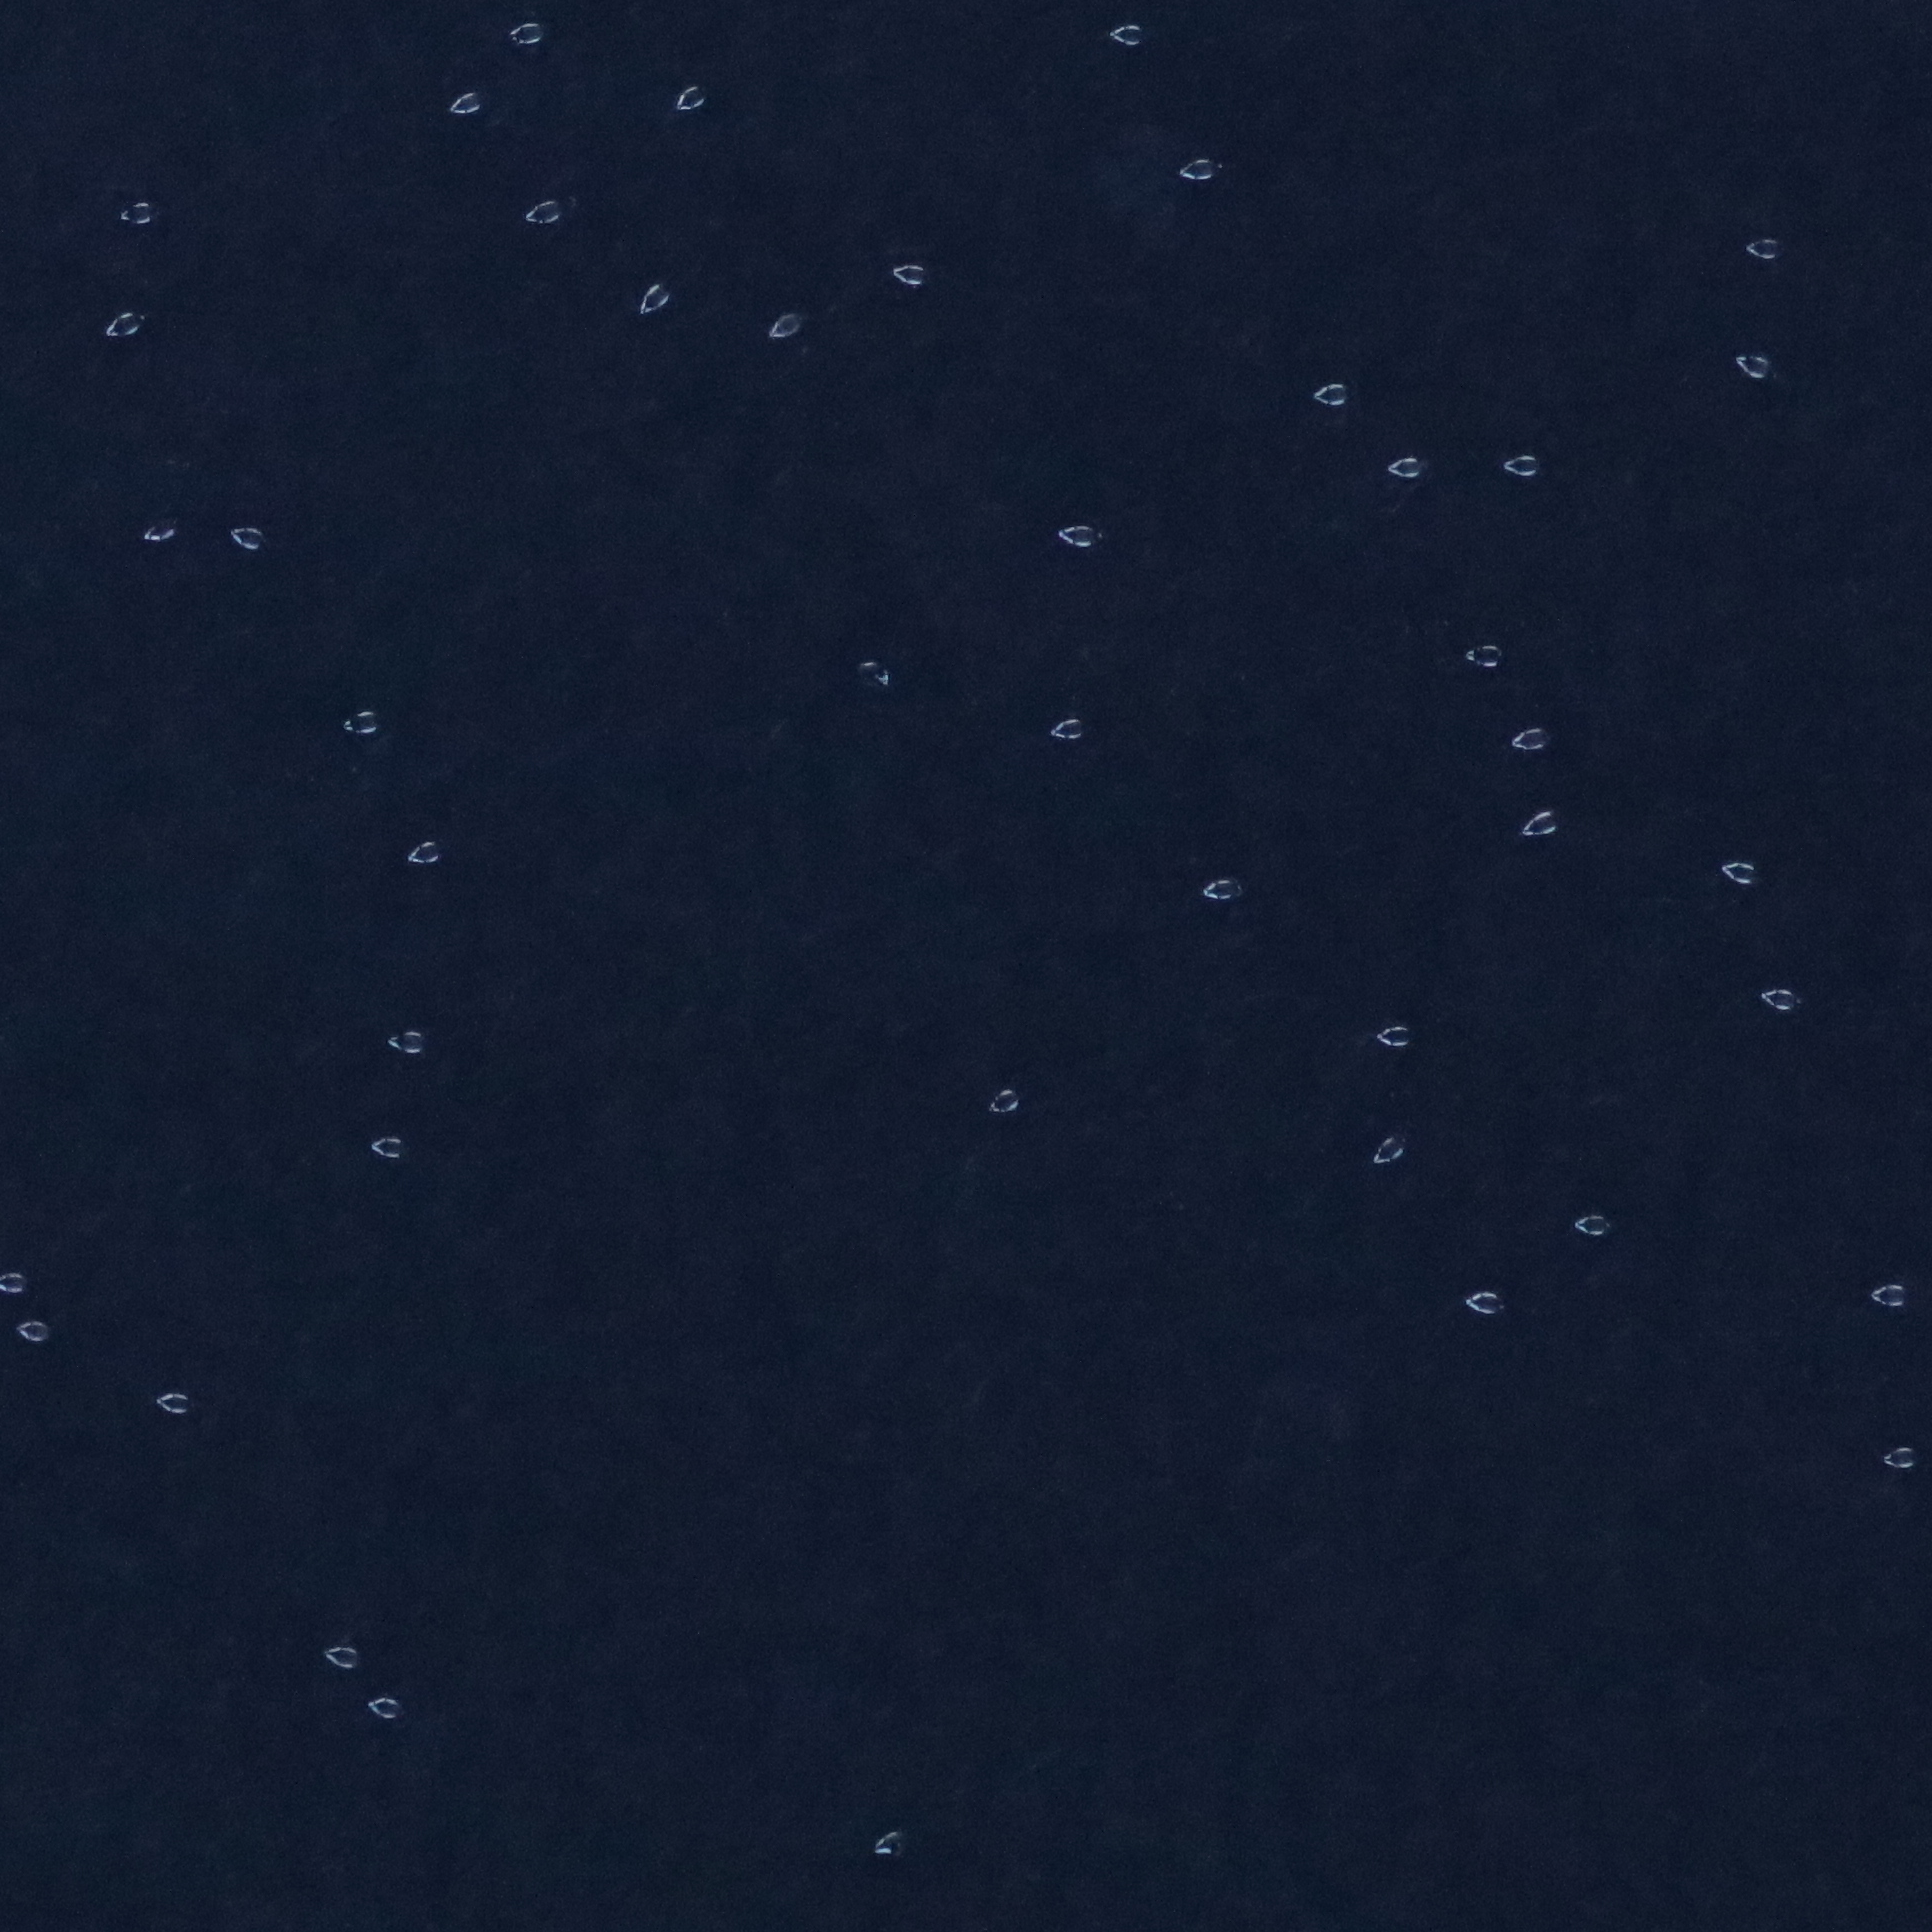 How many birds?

44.